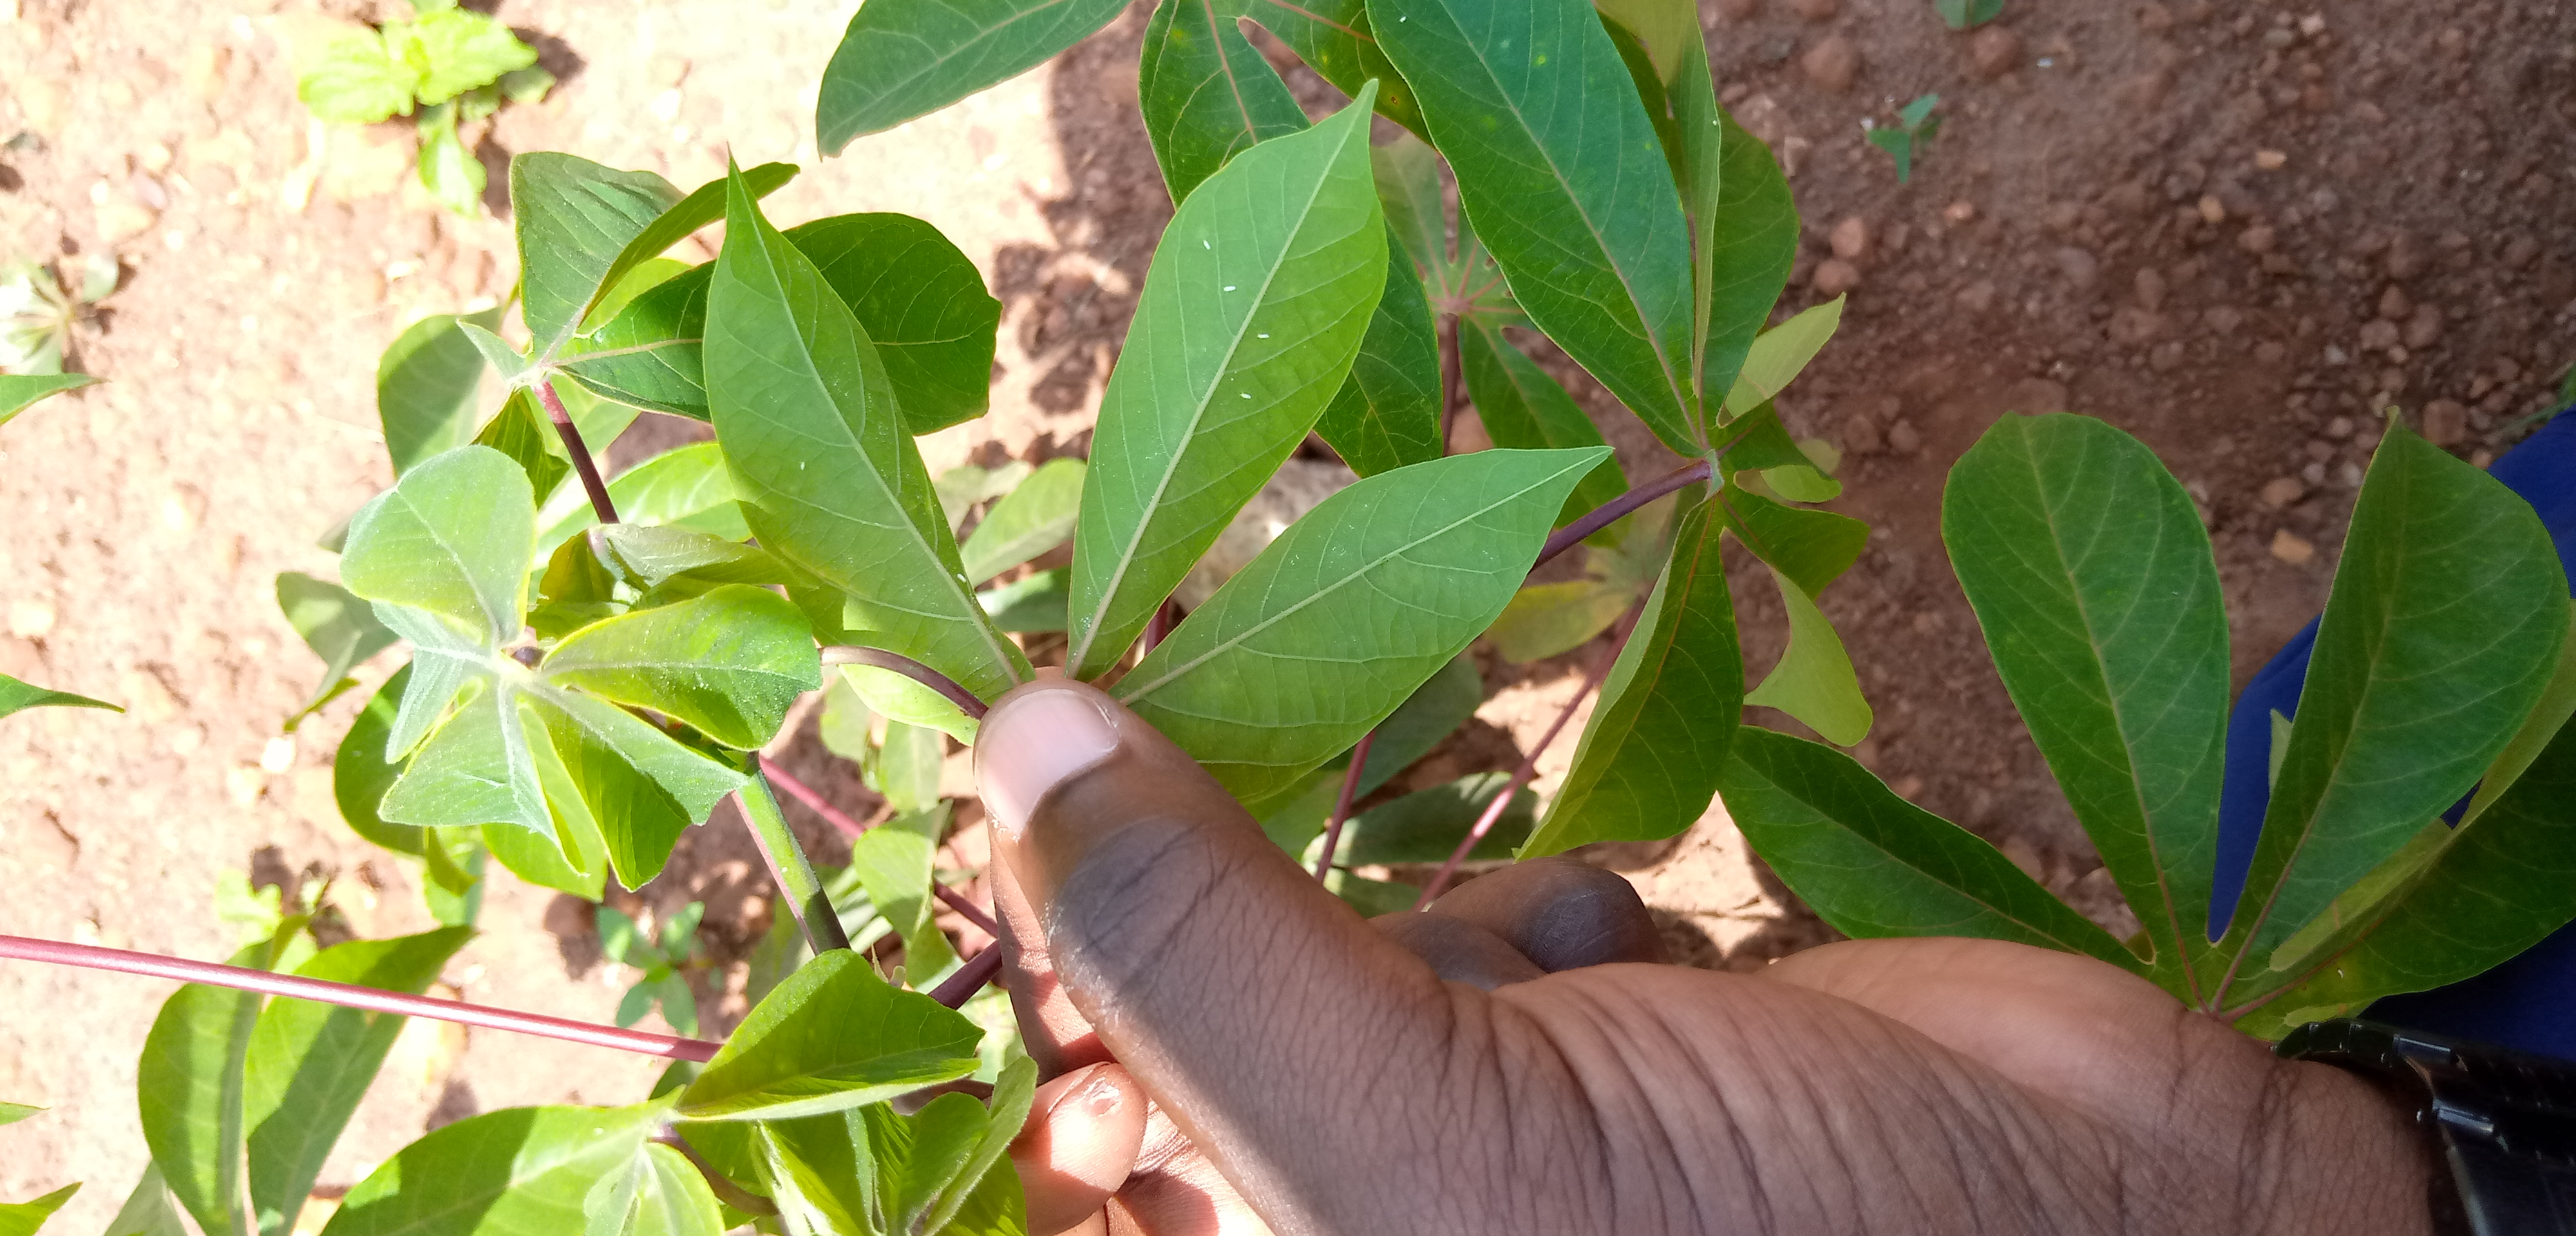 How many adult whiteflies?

6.